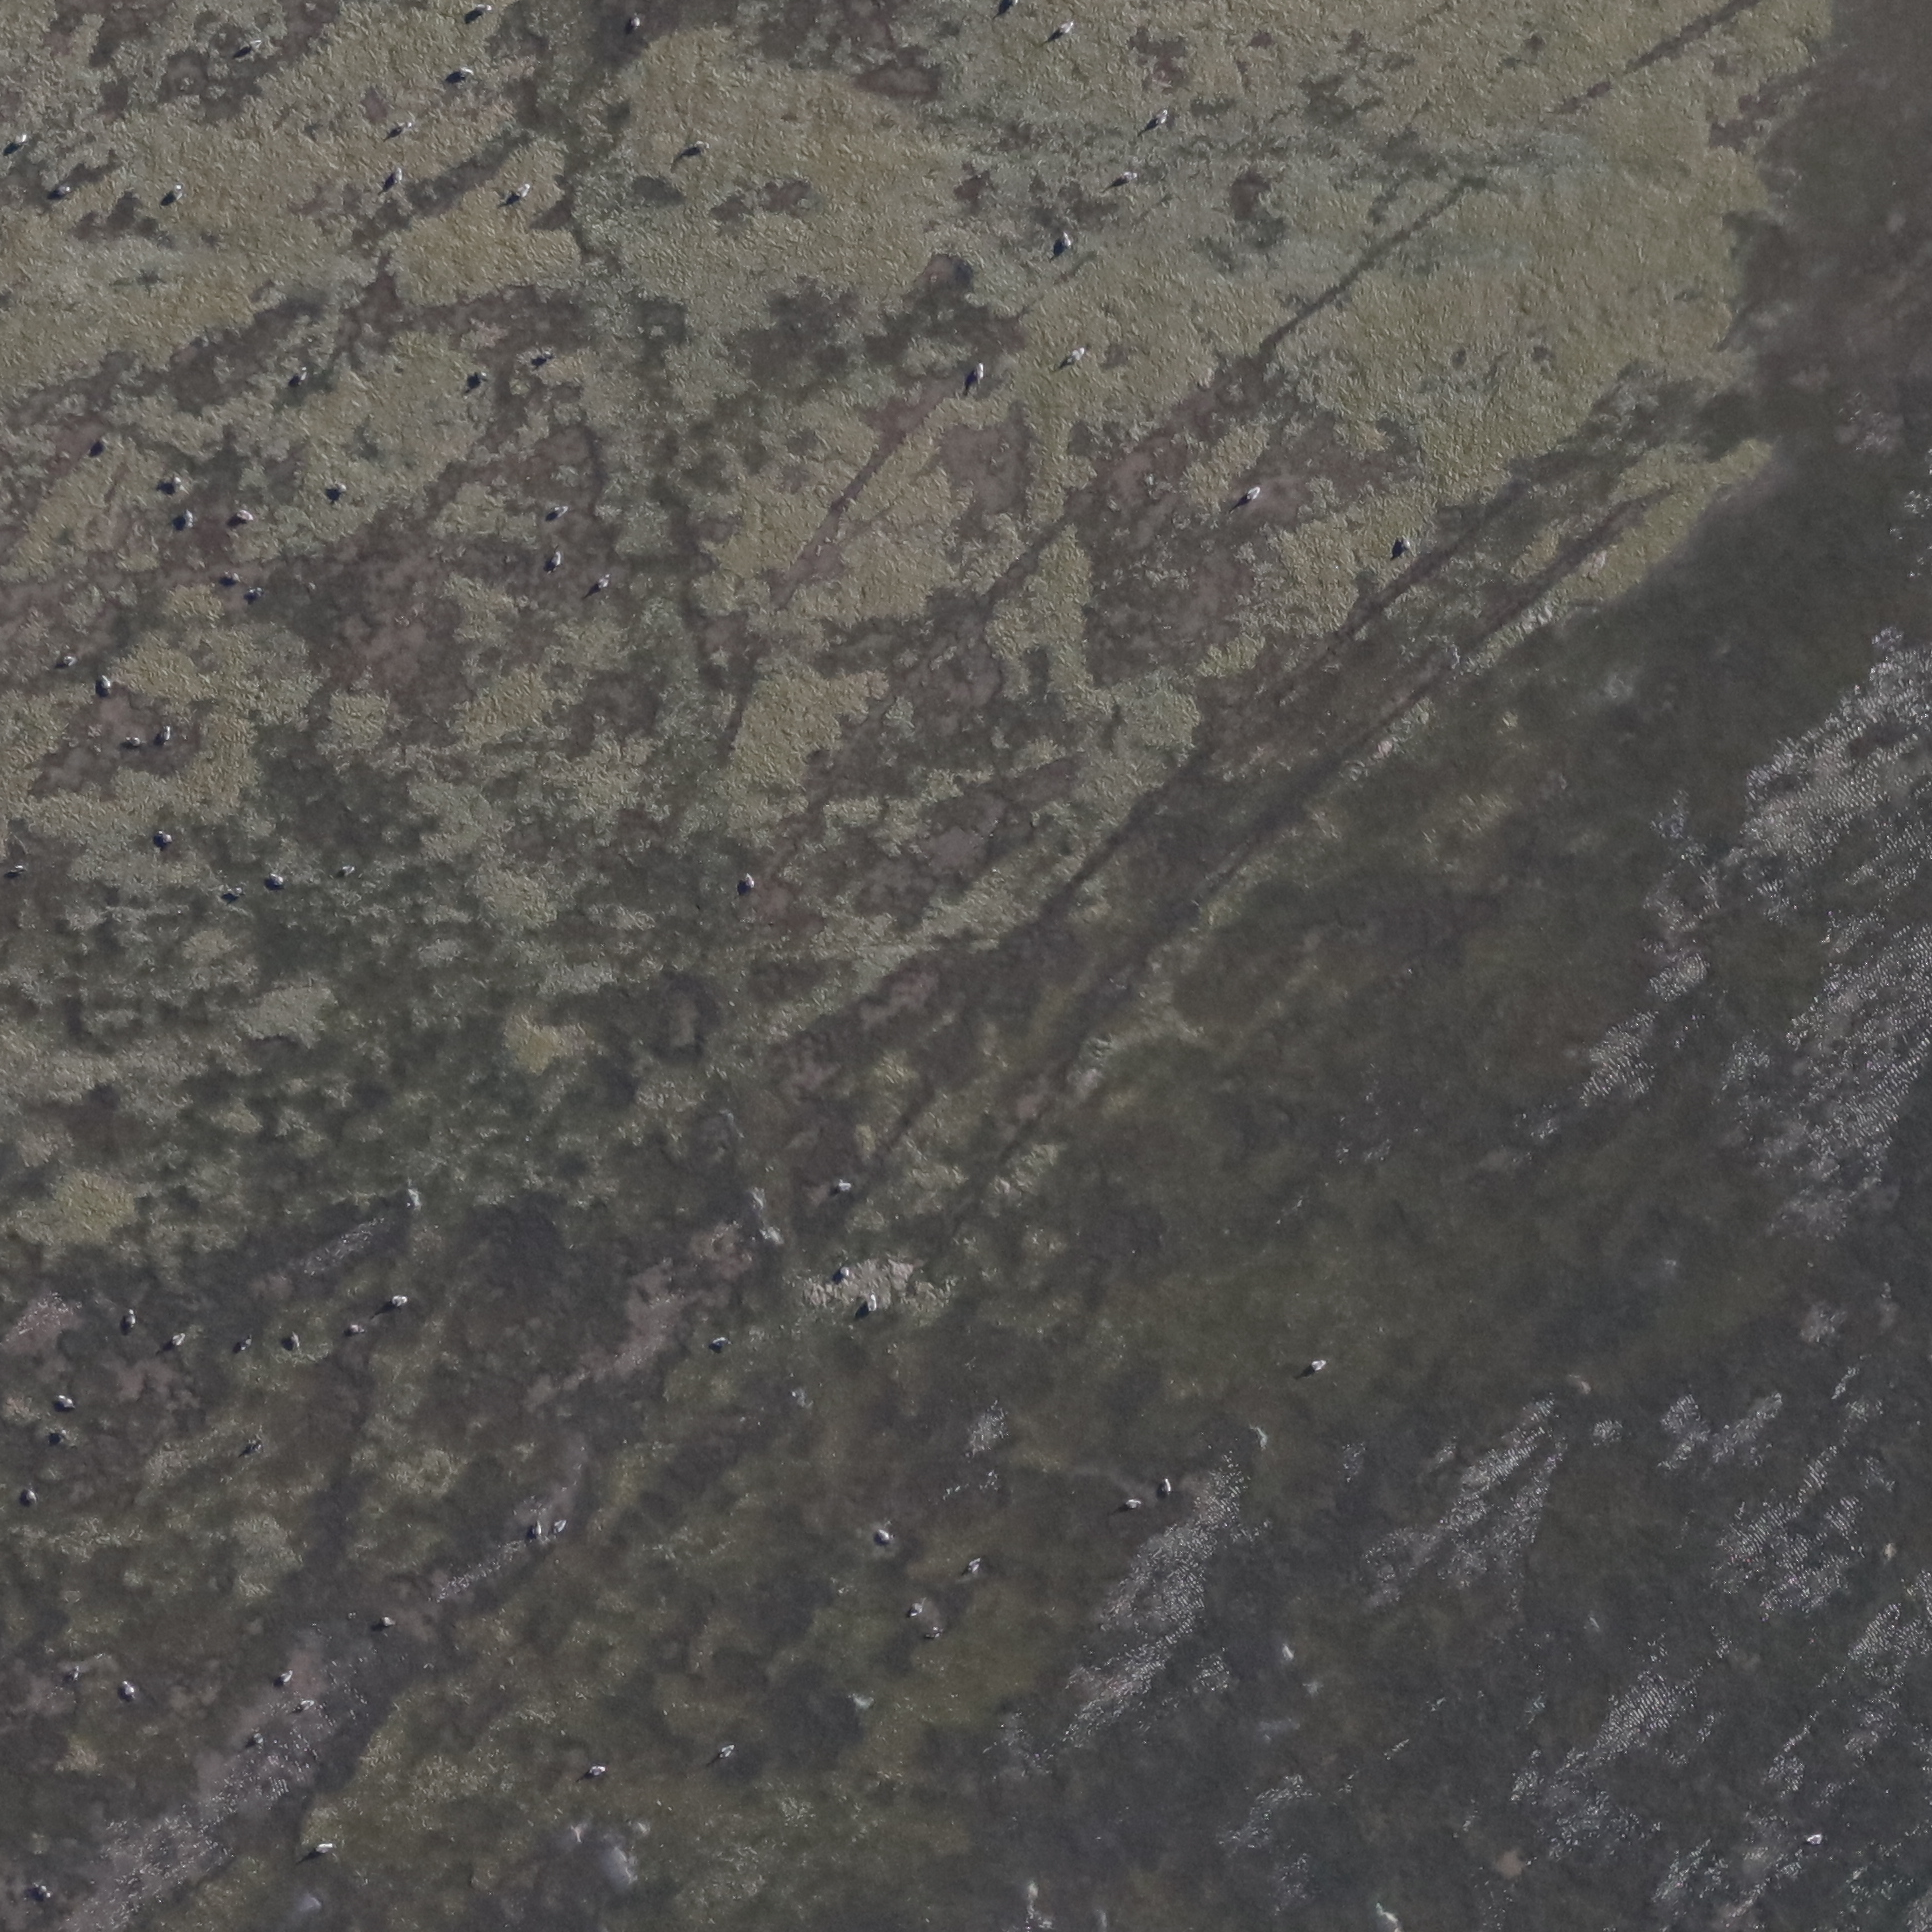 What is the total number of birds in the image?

78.